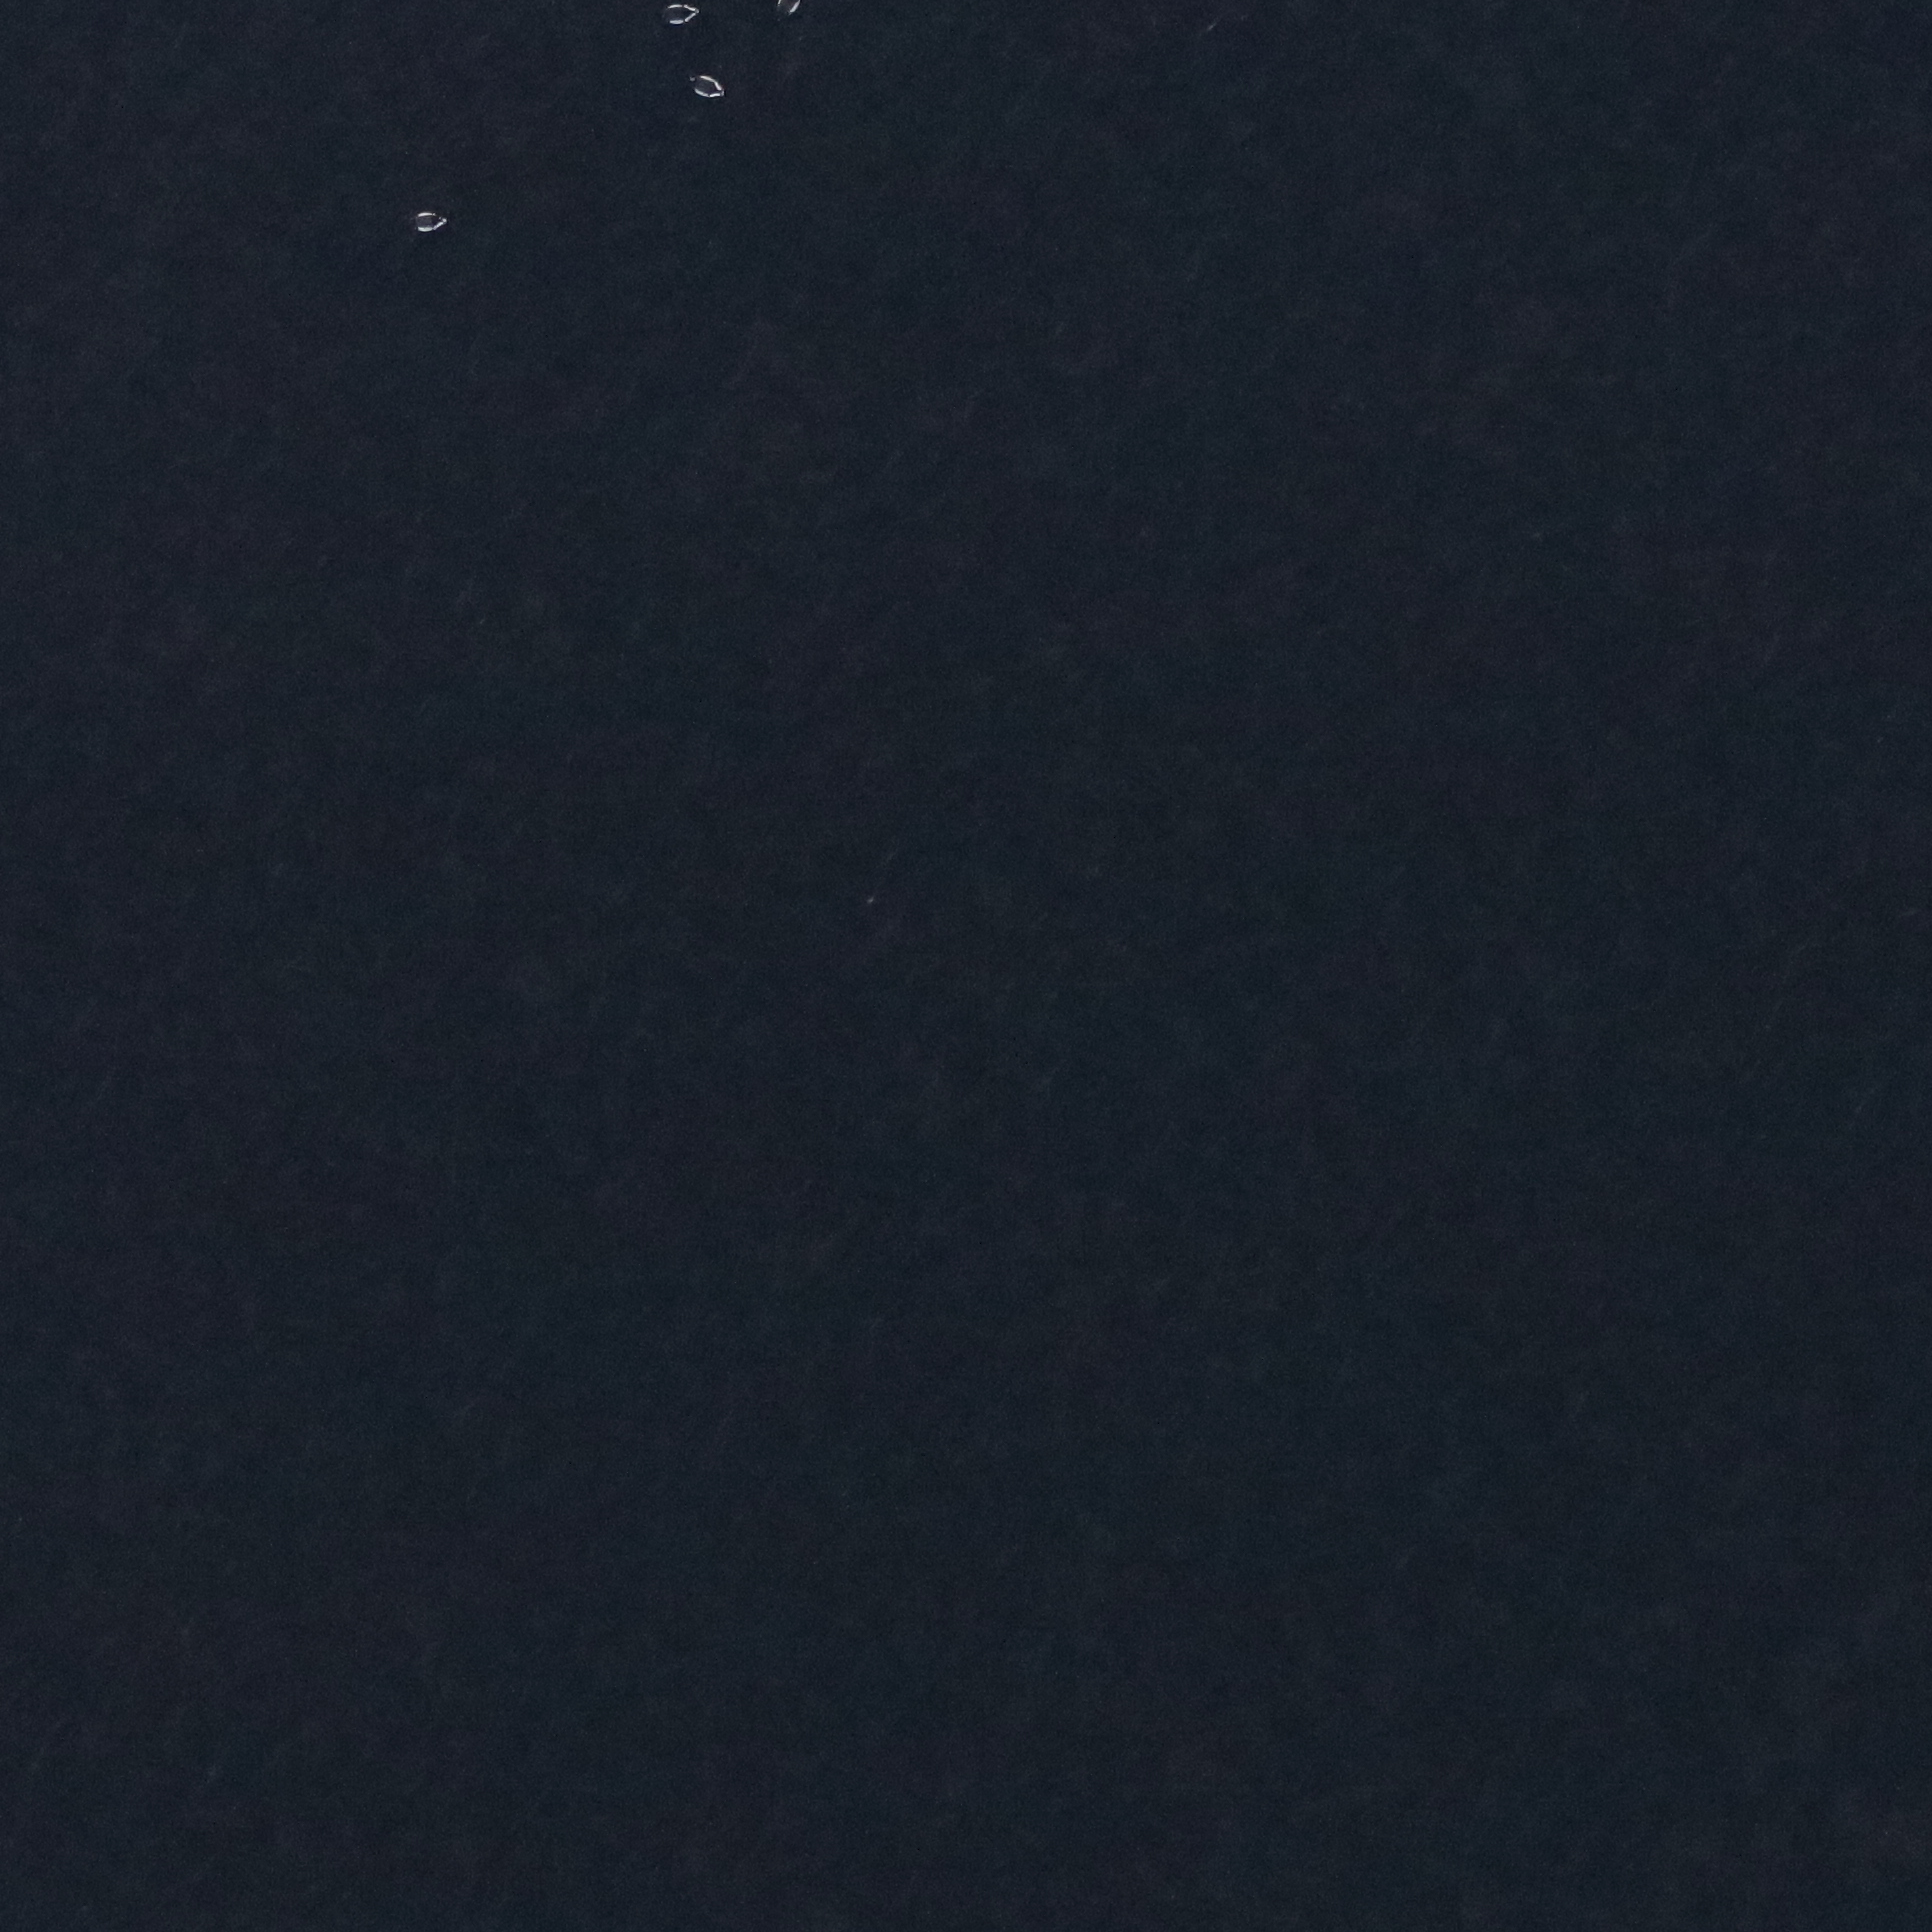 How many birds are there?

4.